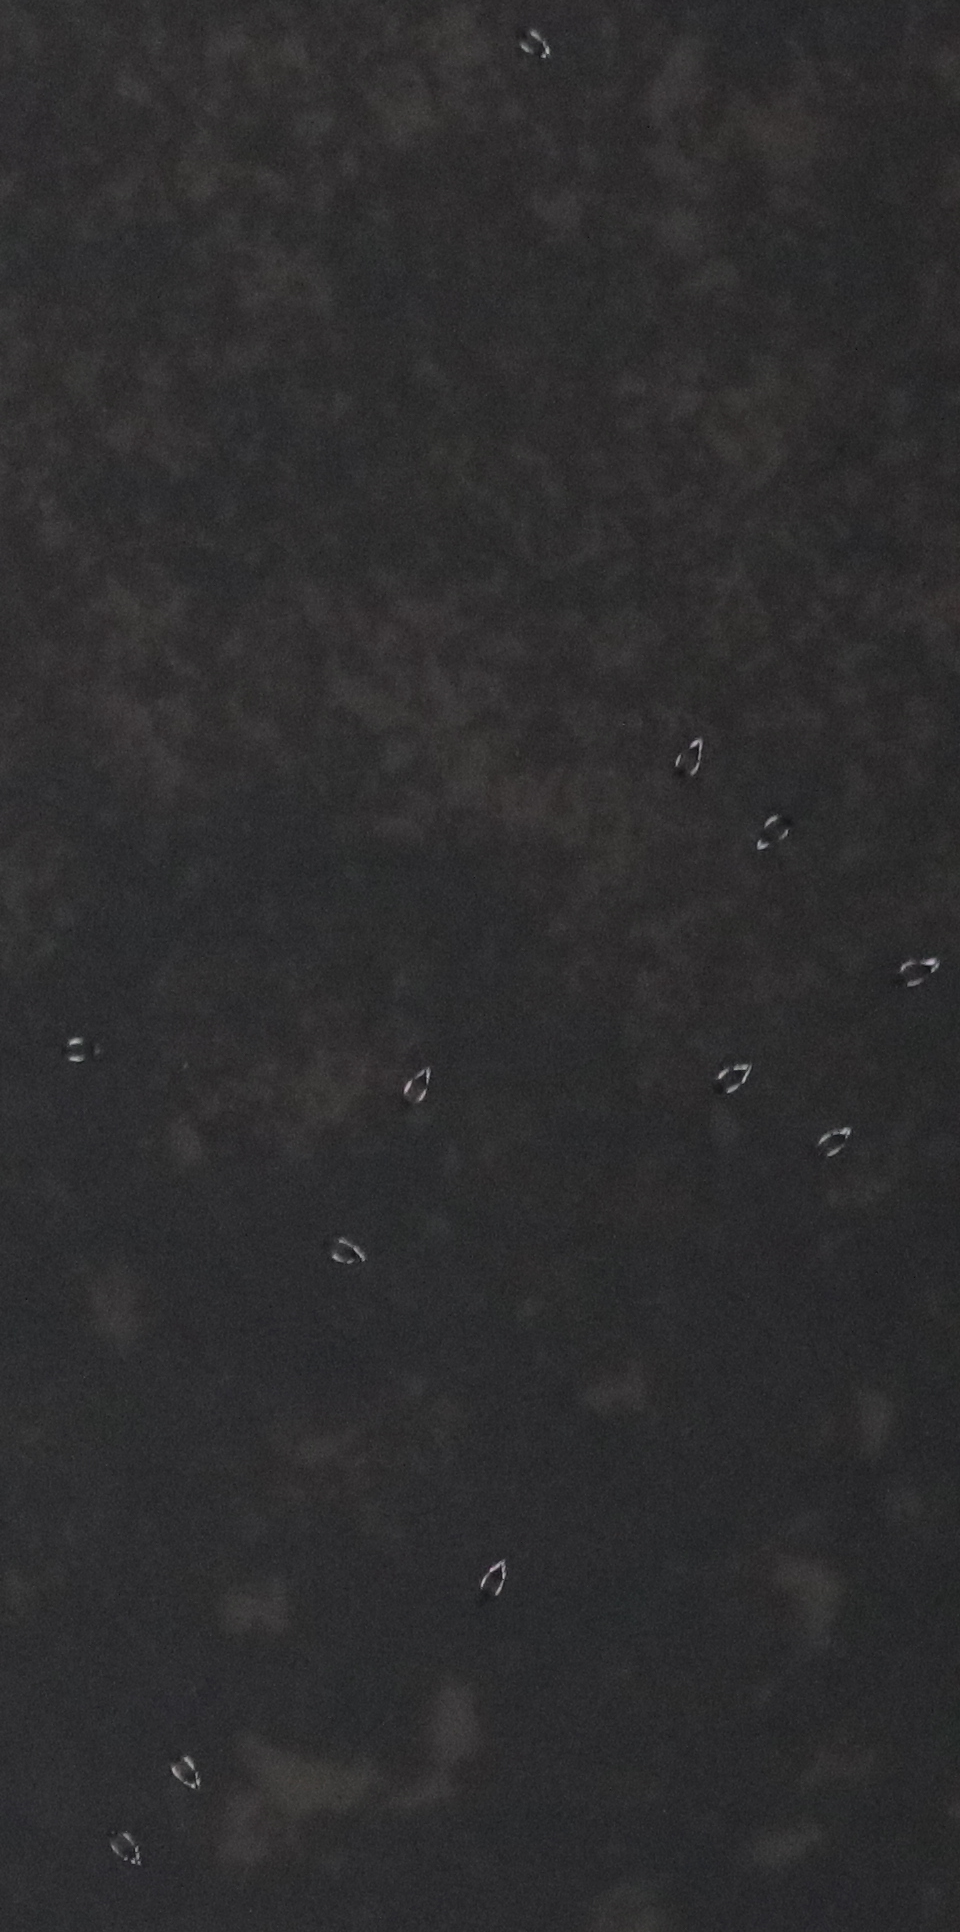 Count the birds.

12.